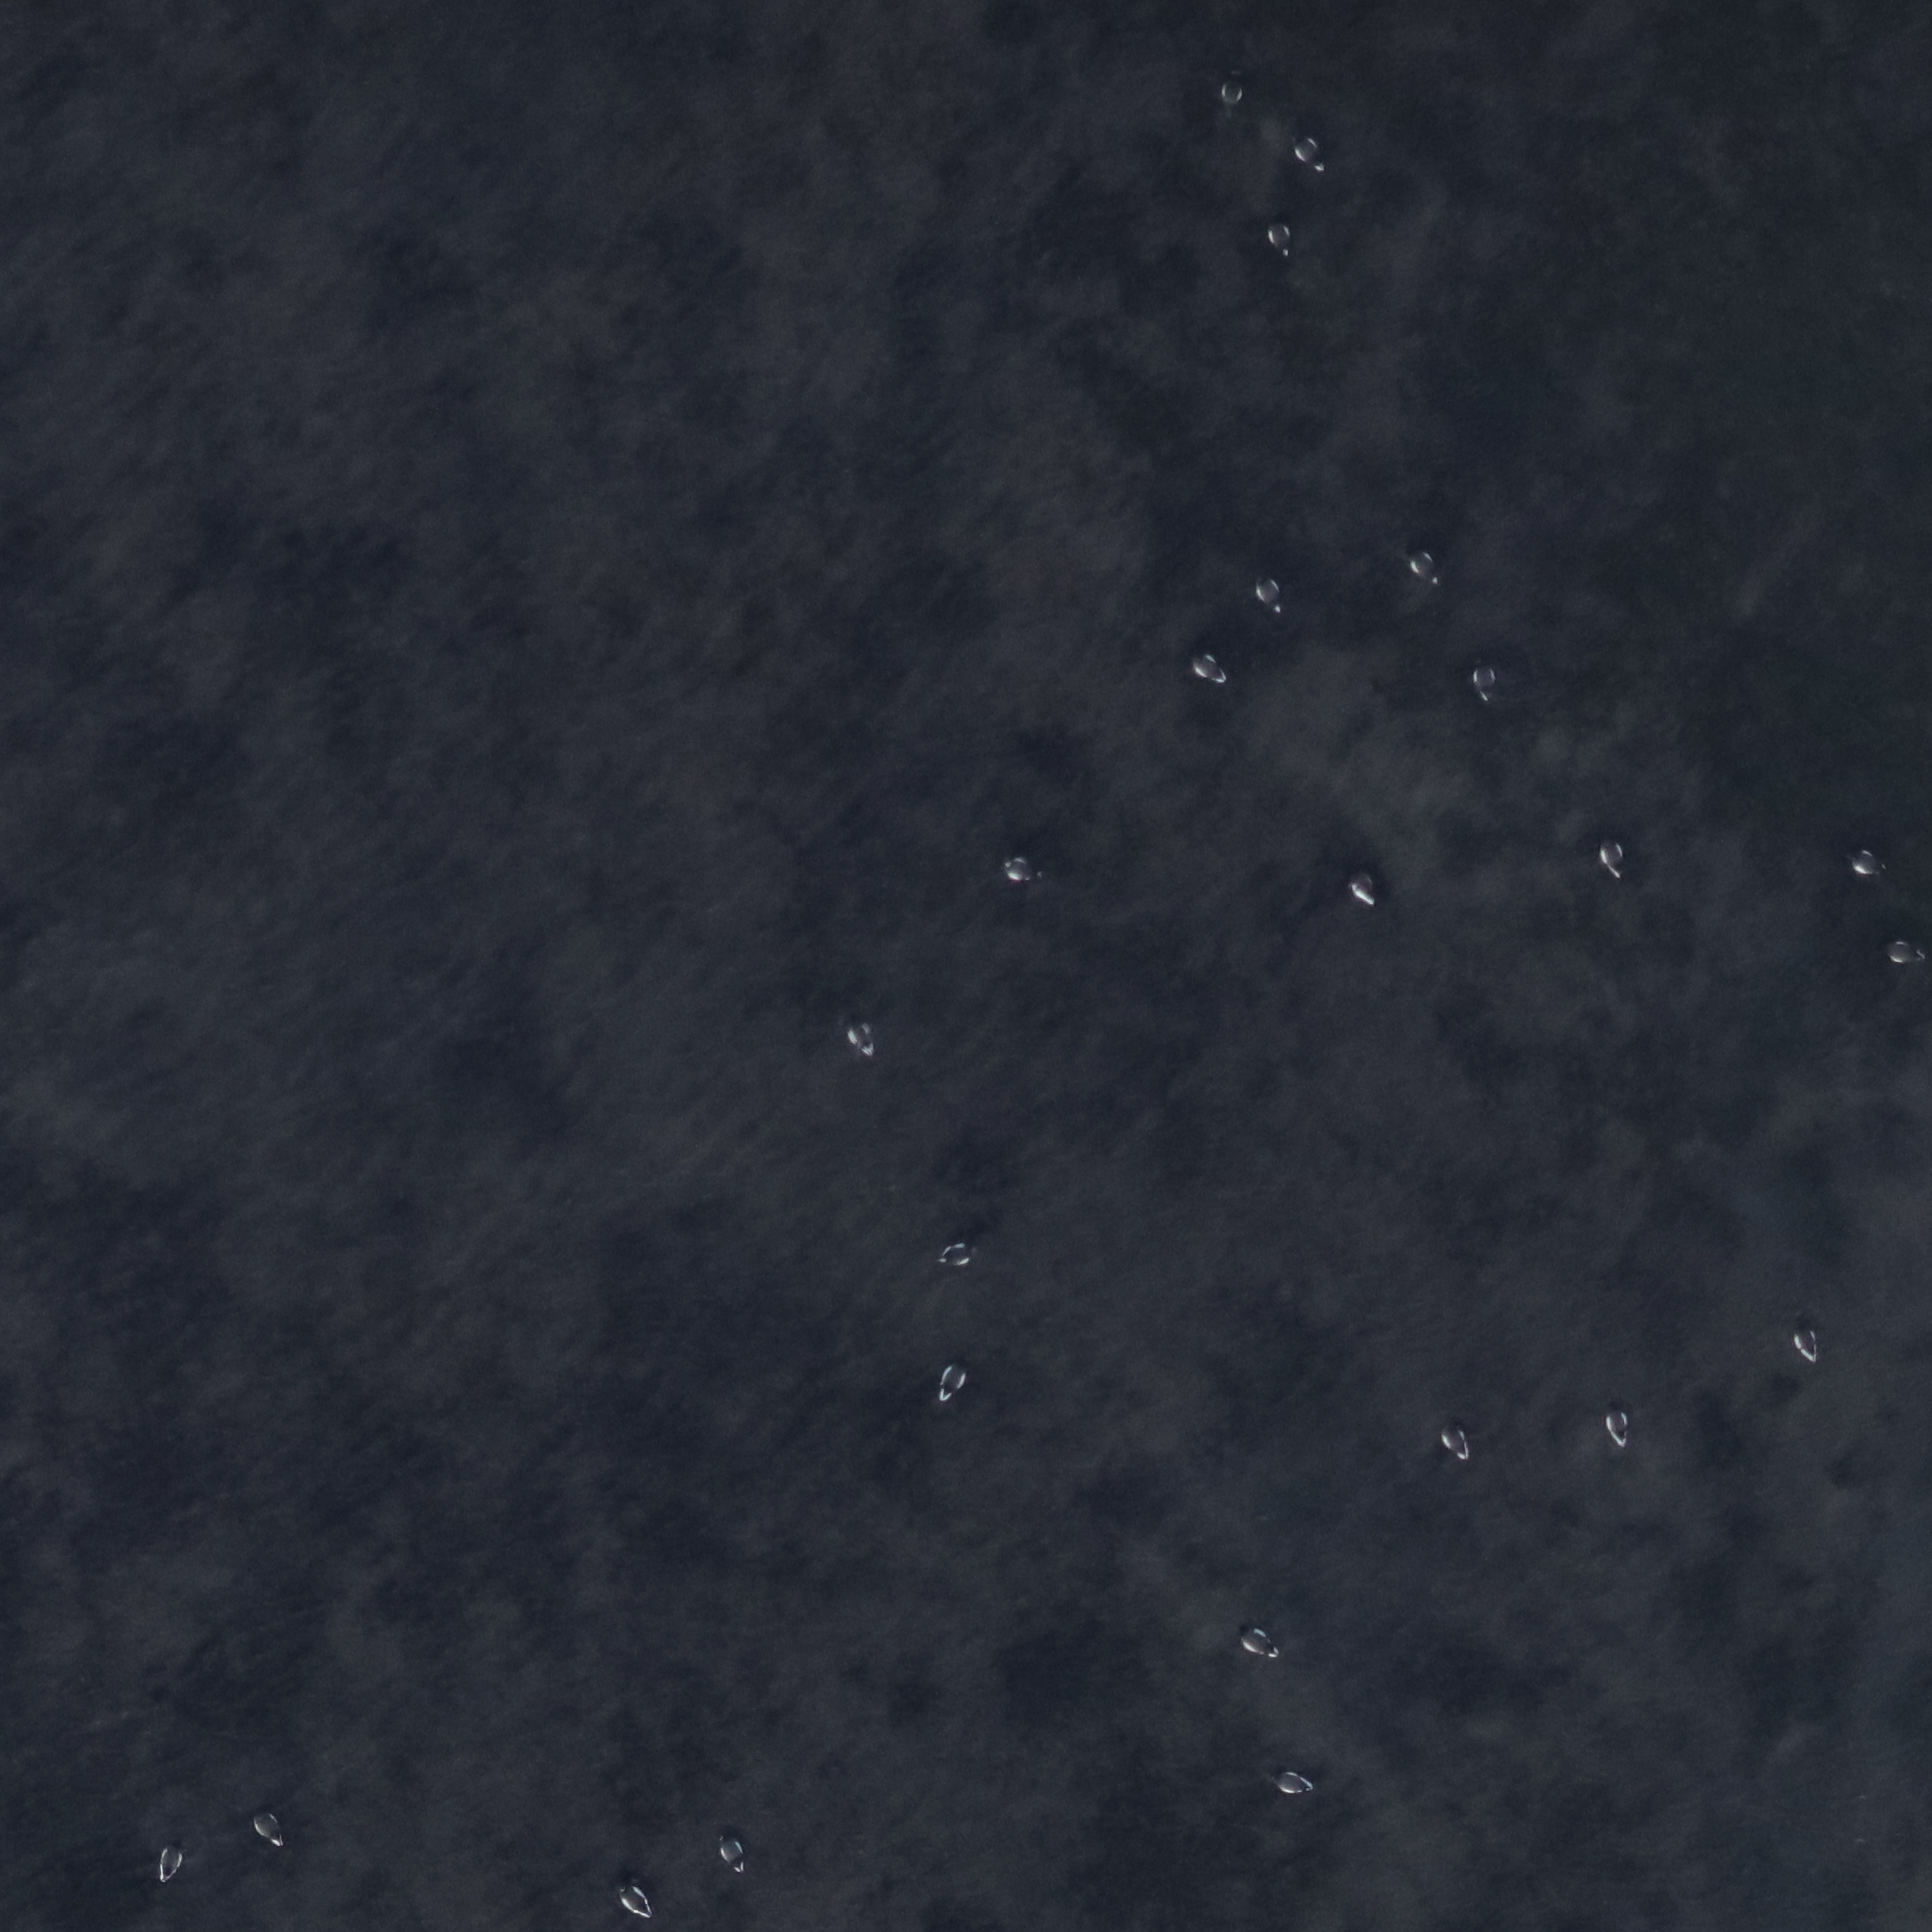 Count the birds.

24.